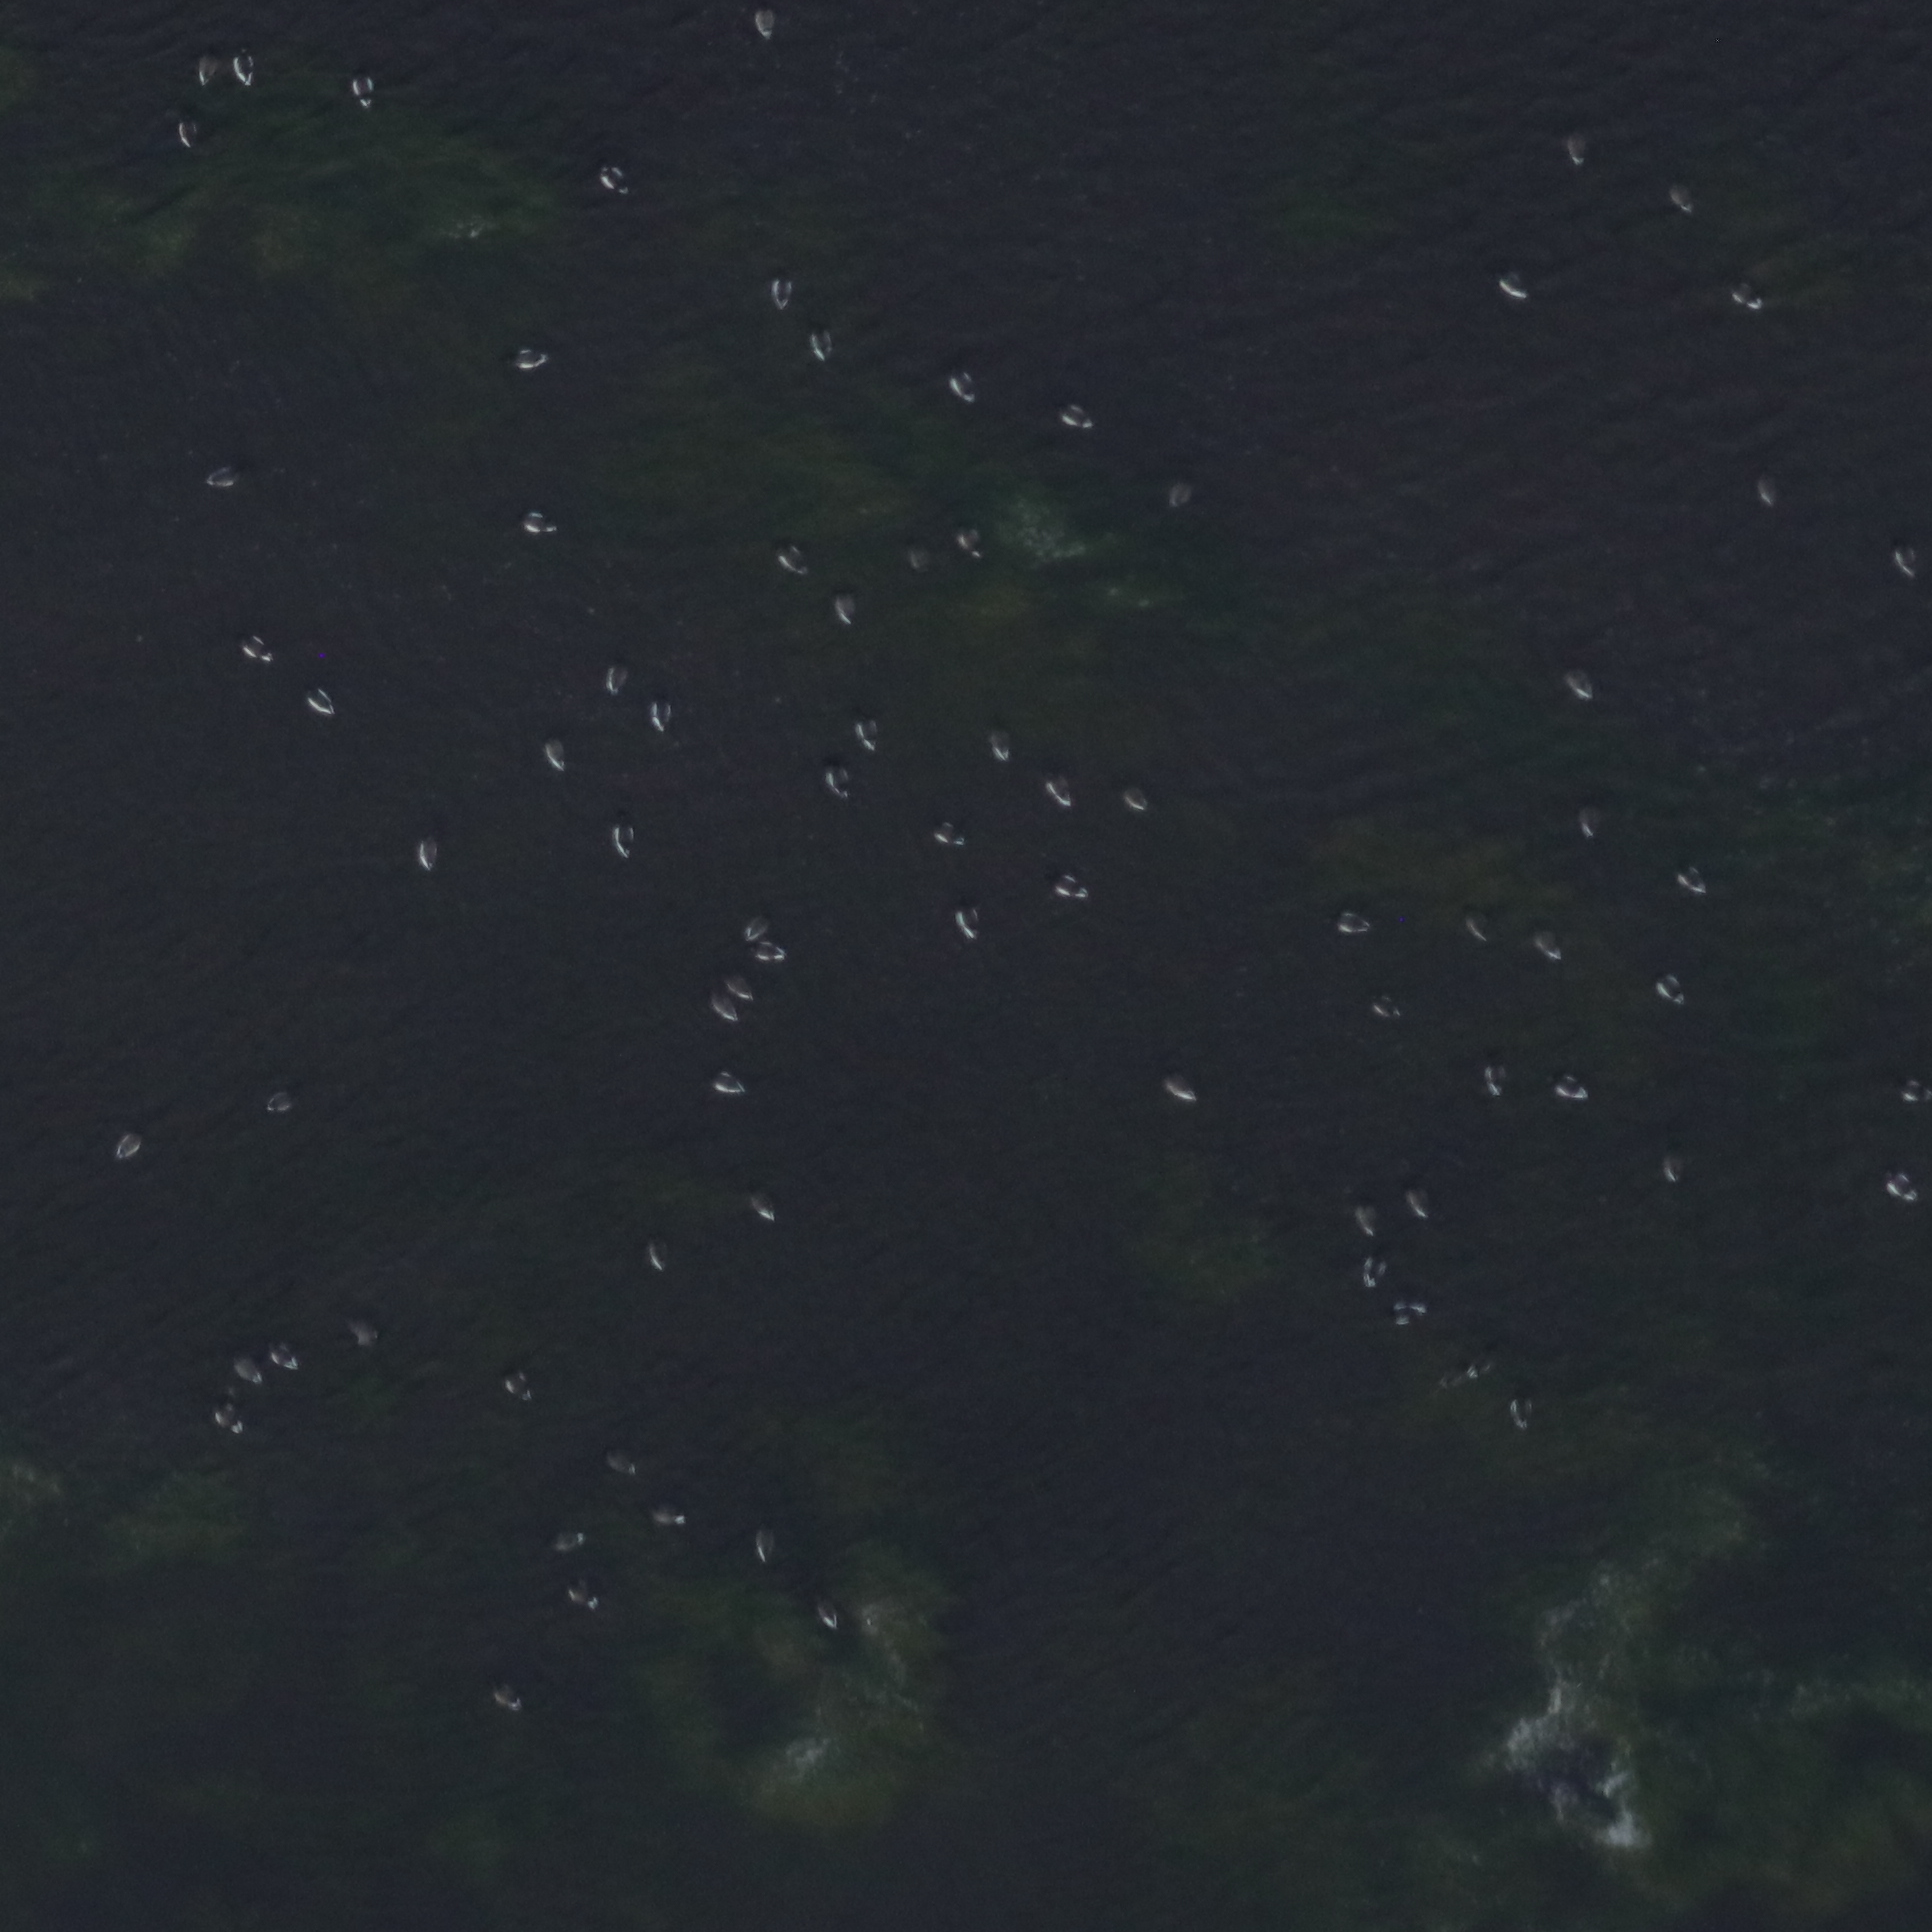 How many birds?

80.